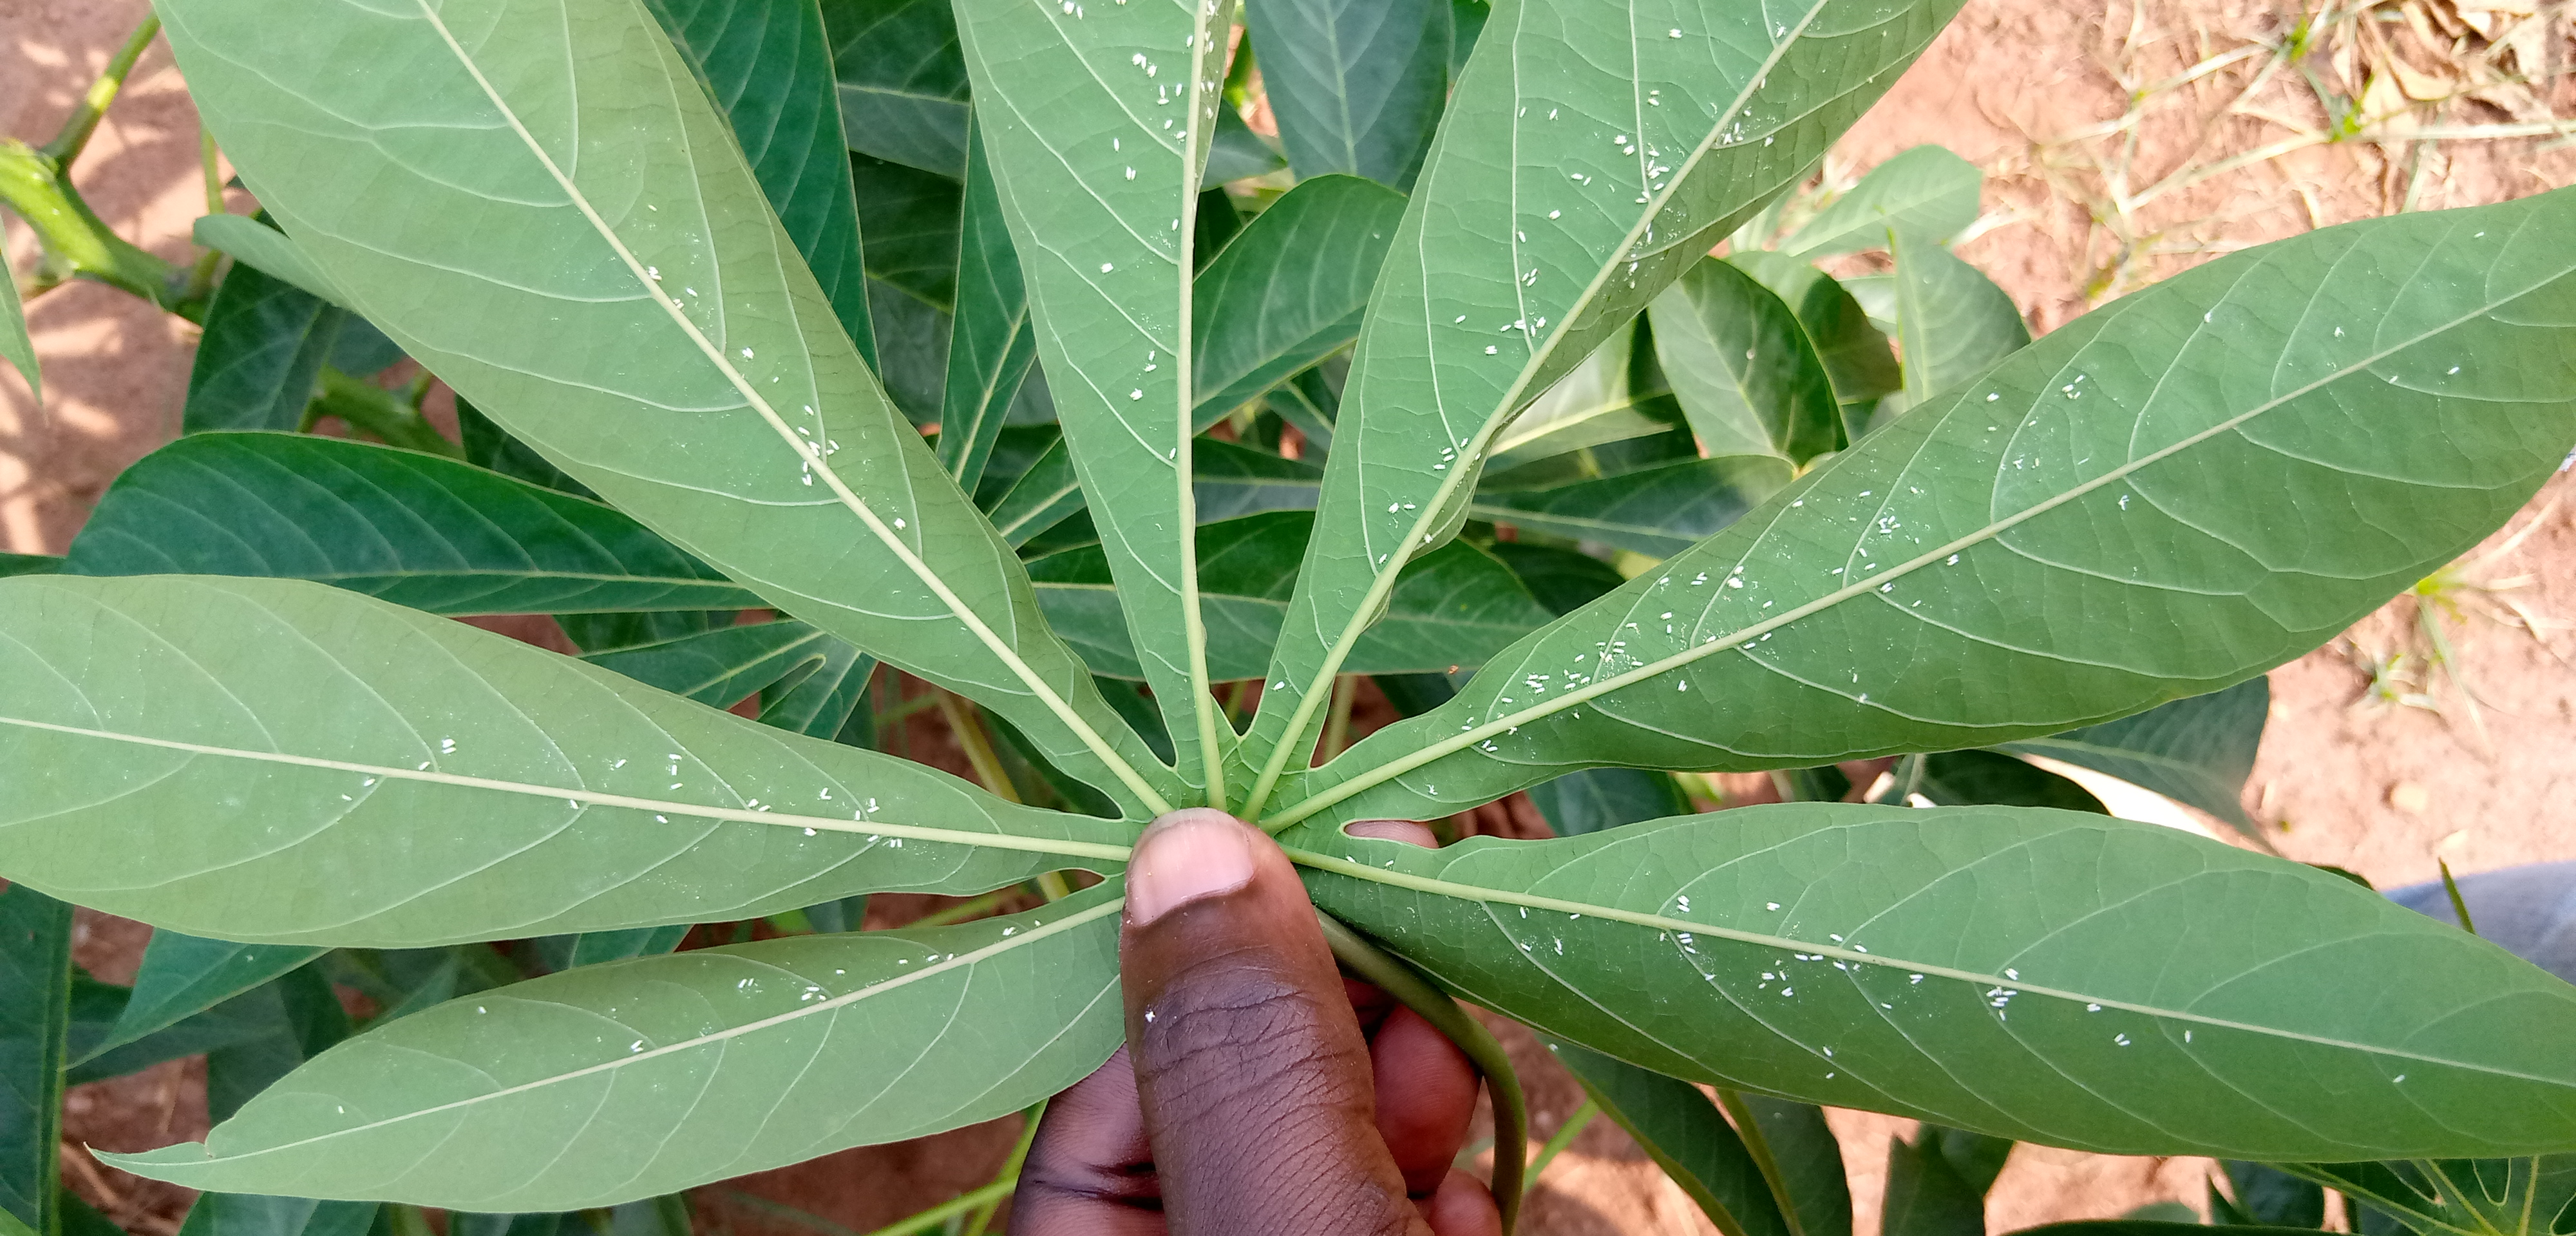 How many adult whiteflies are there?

214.